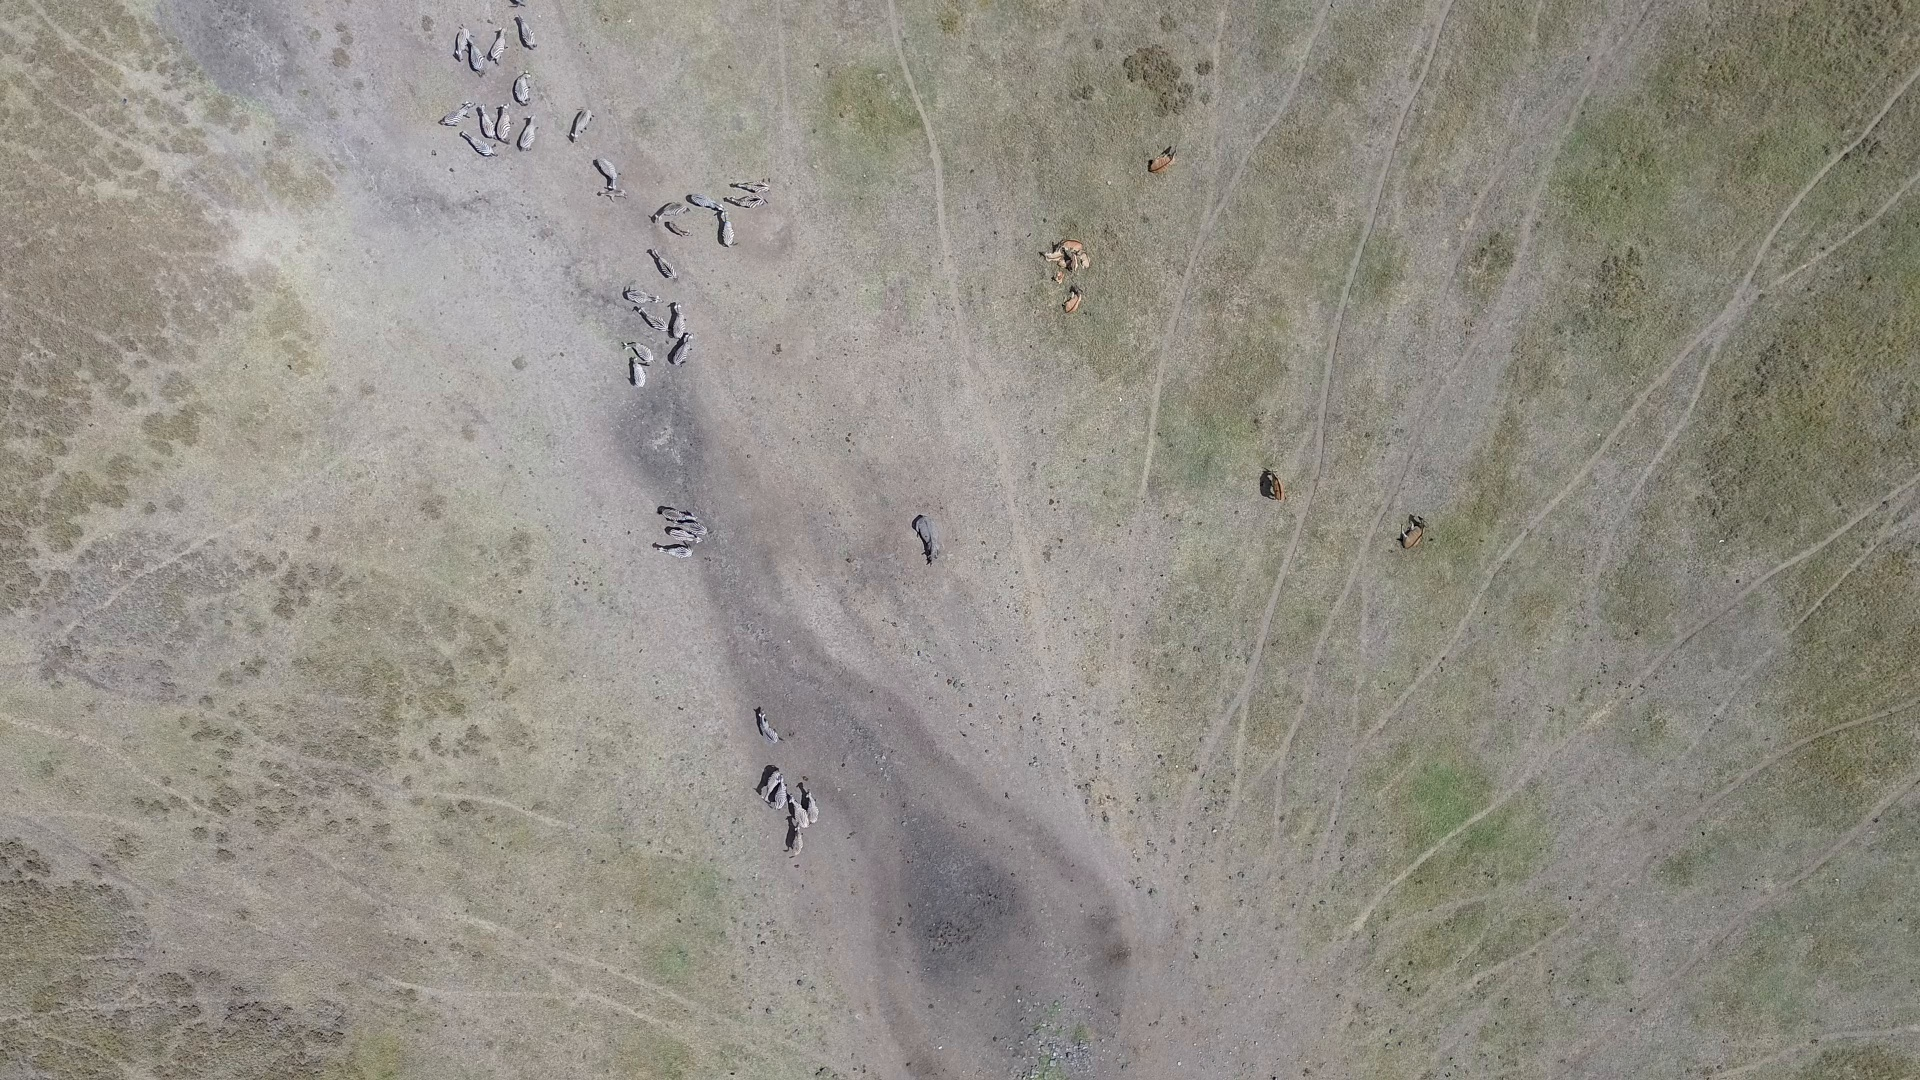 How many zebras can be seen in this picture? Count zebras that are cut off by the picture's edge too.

35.